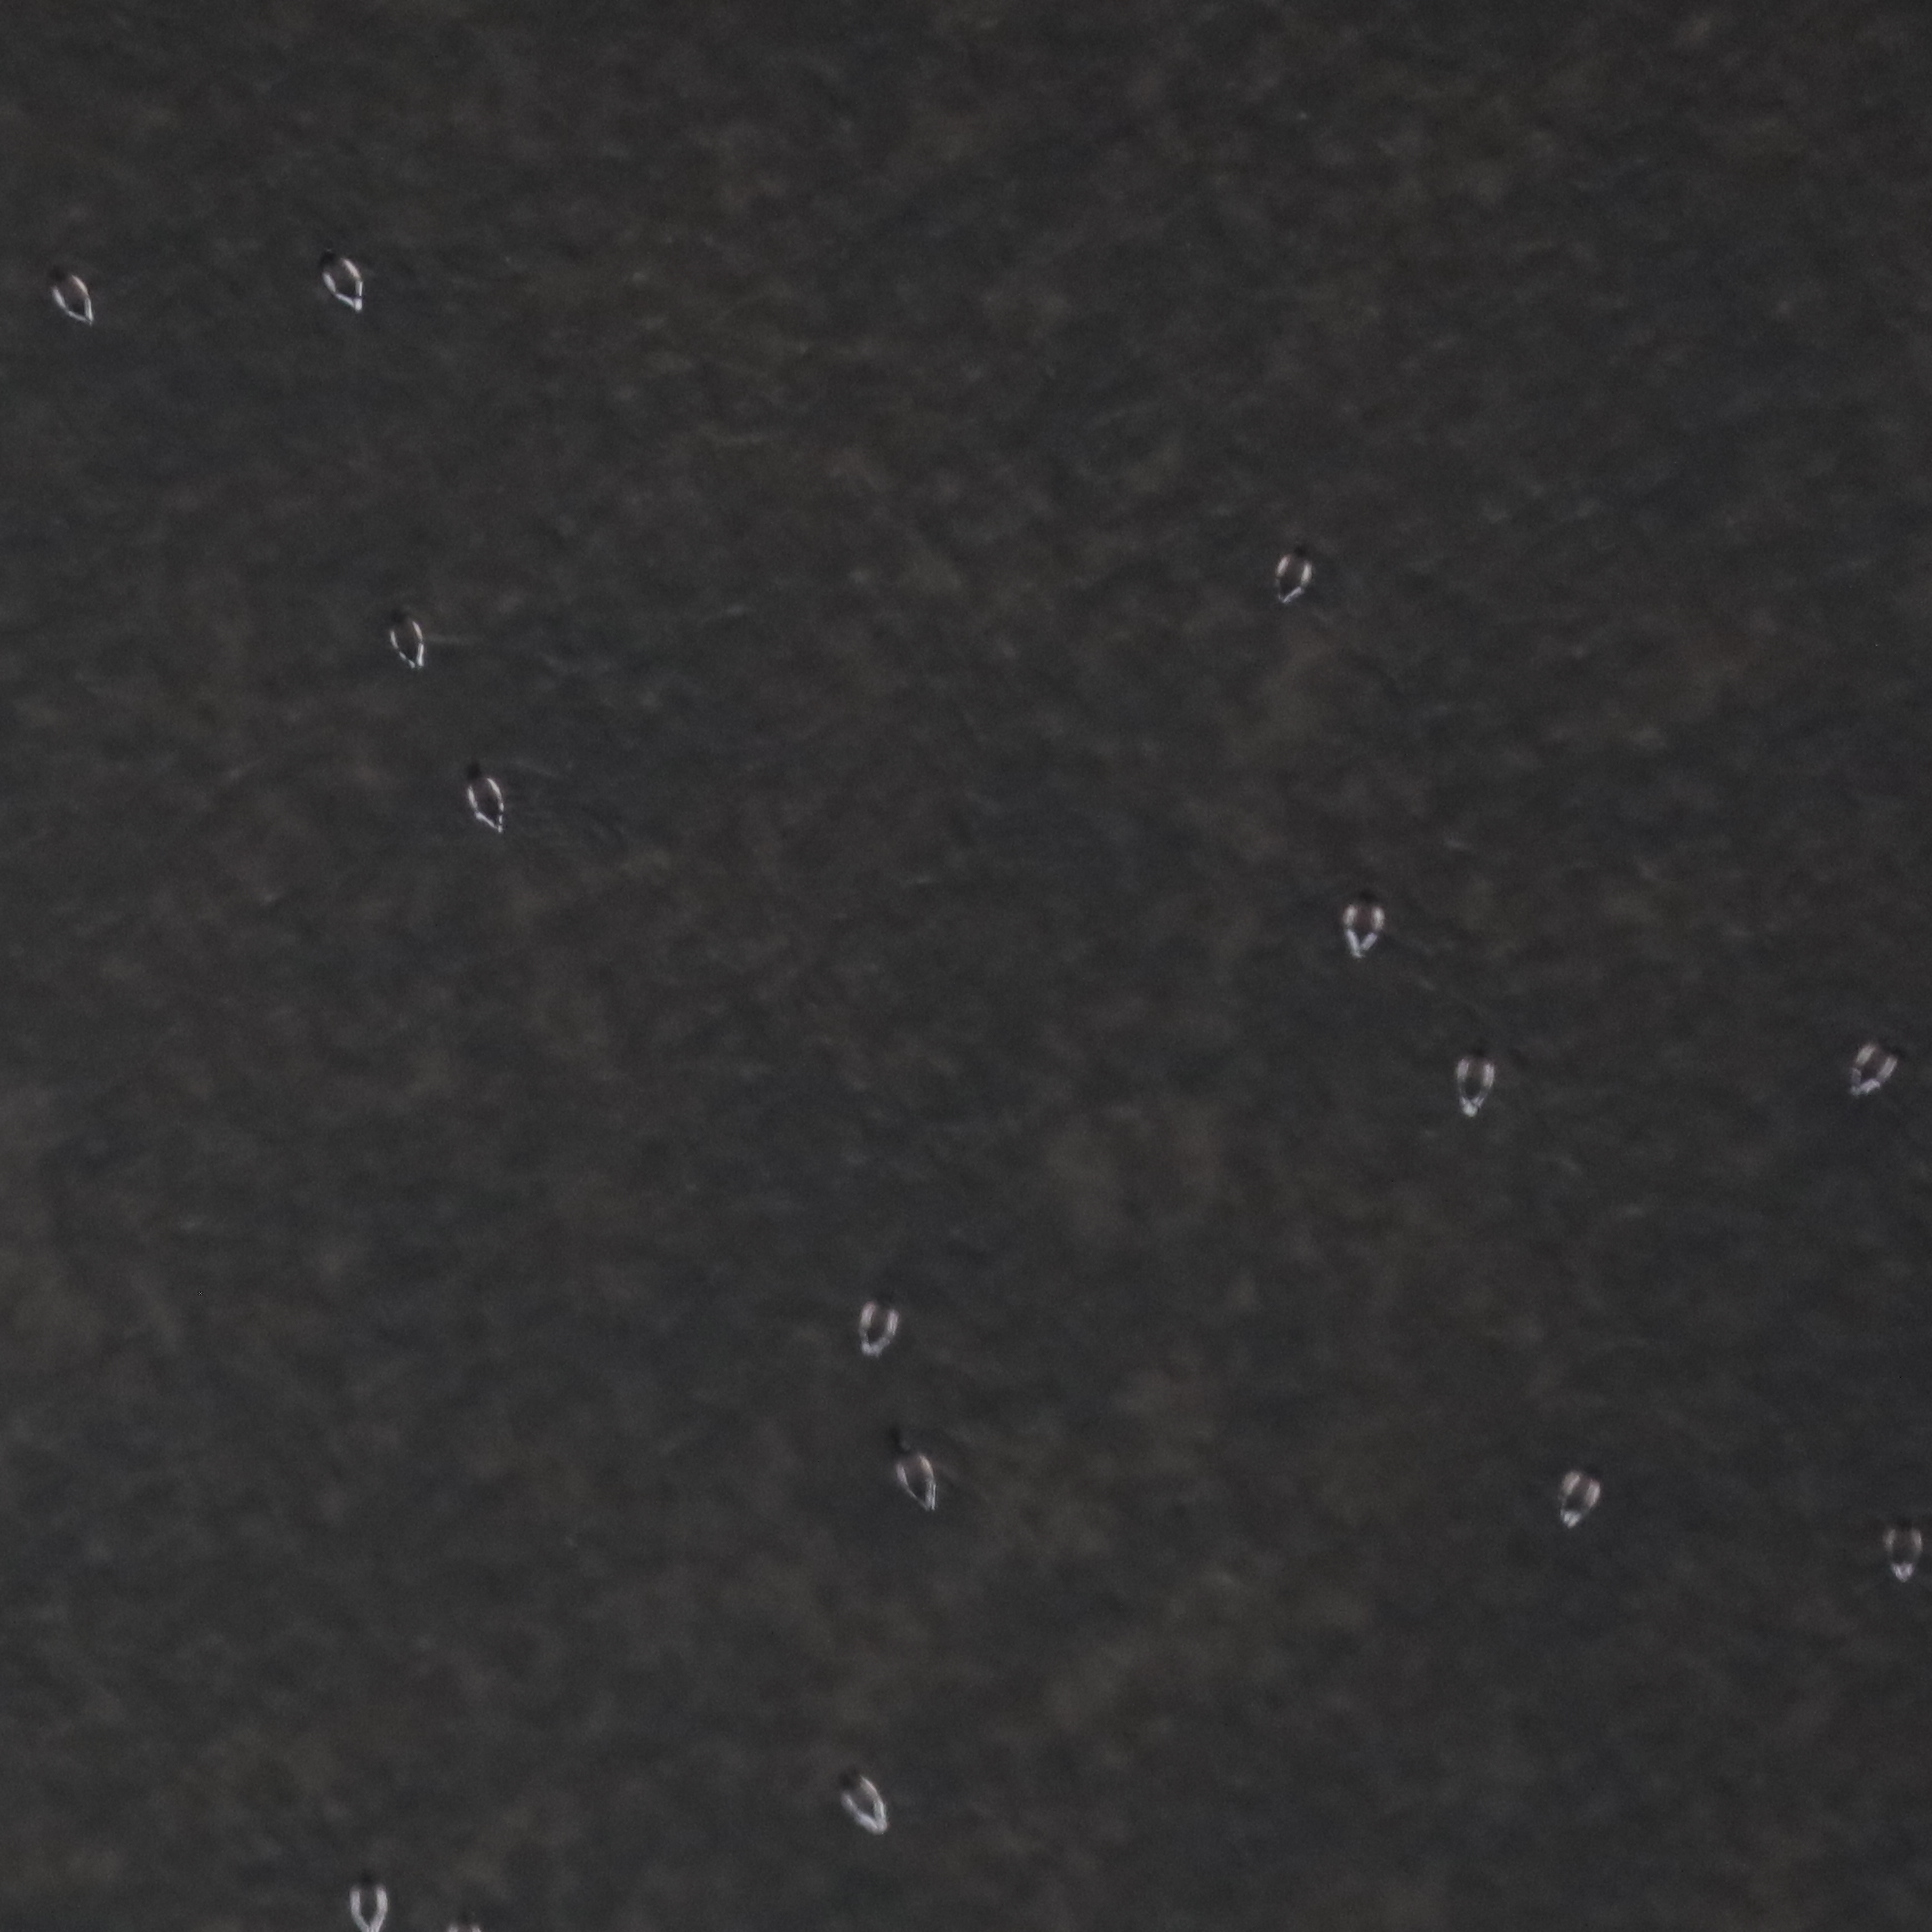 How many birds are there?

14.